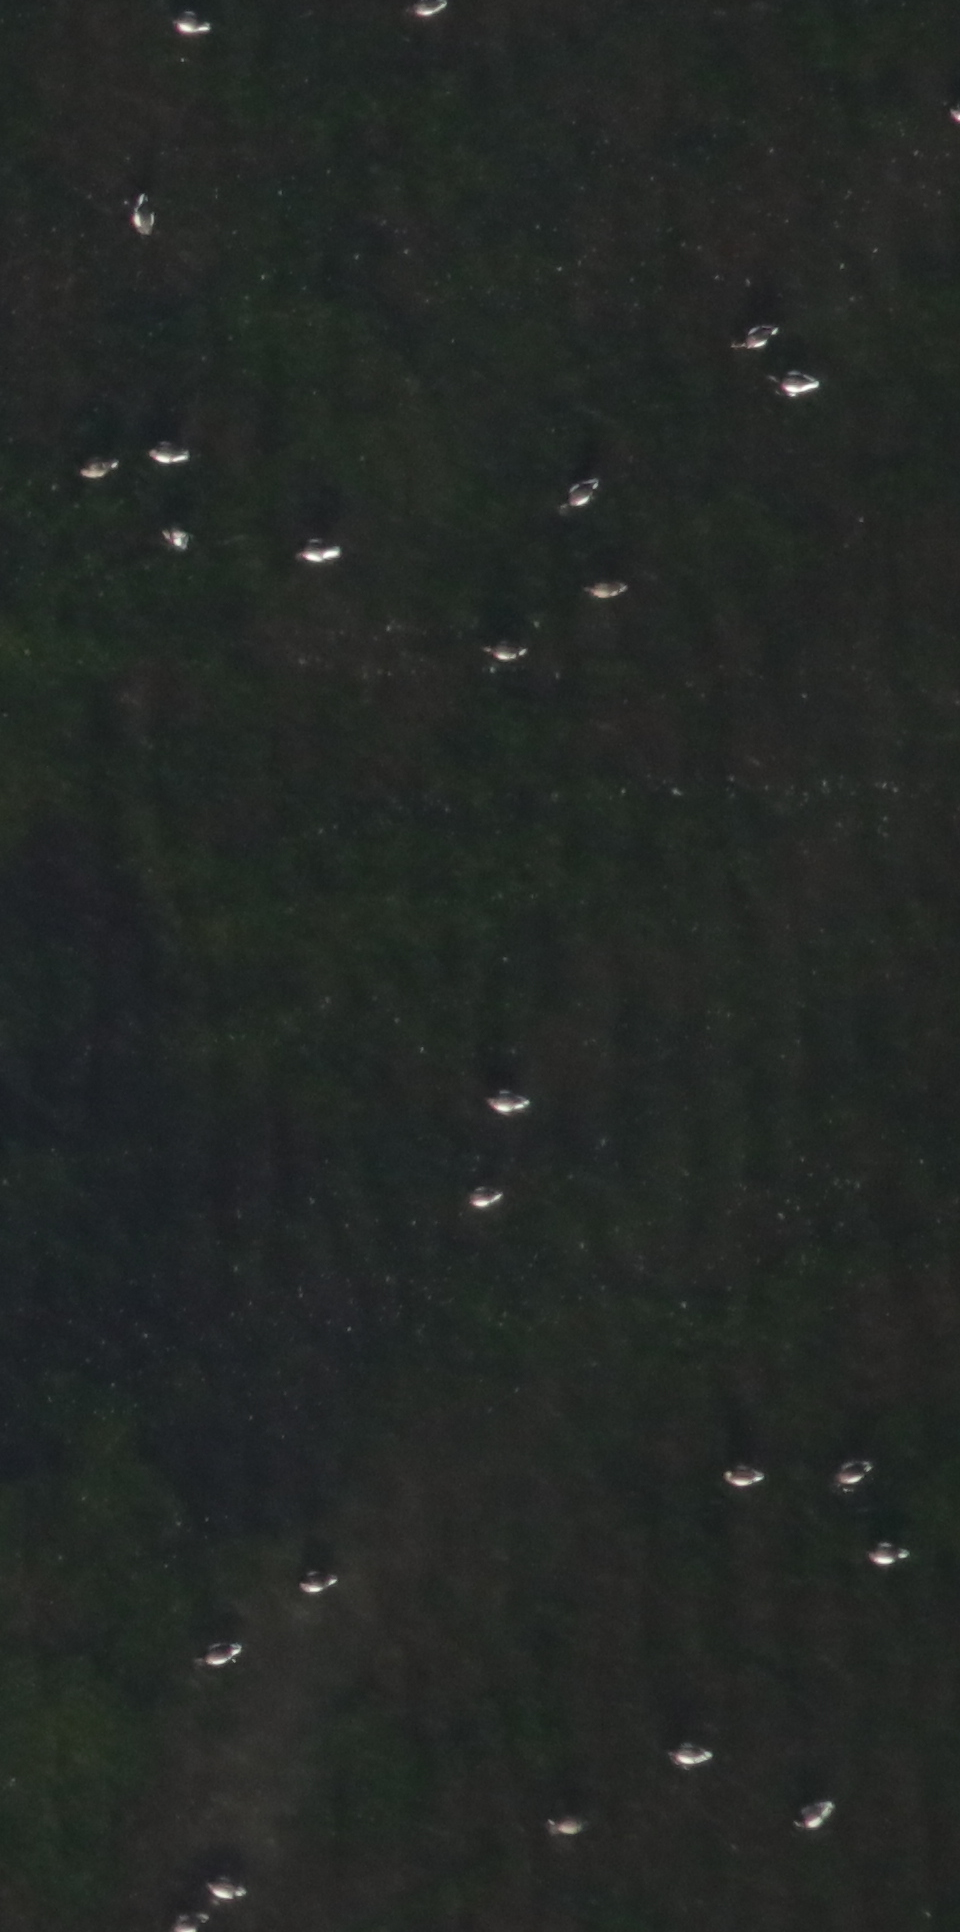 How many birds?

22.